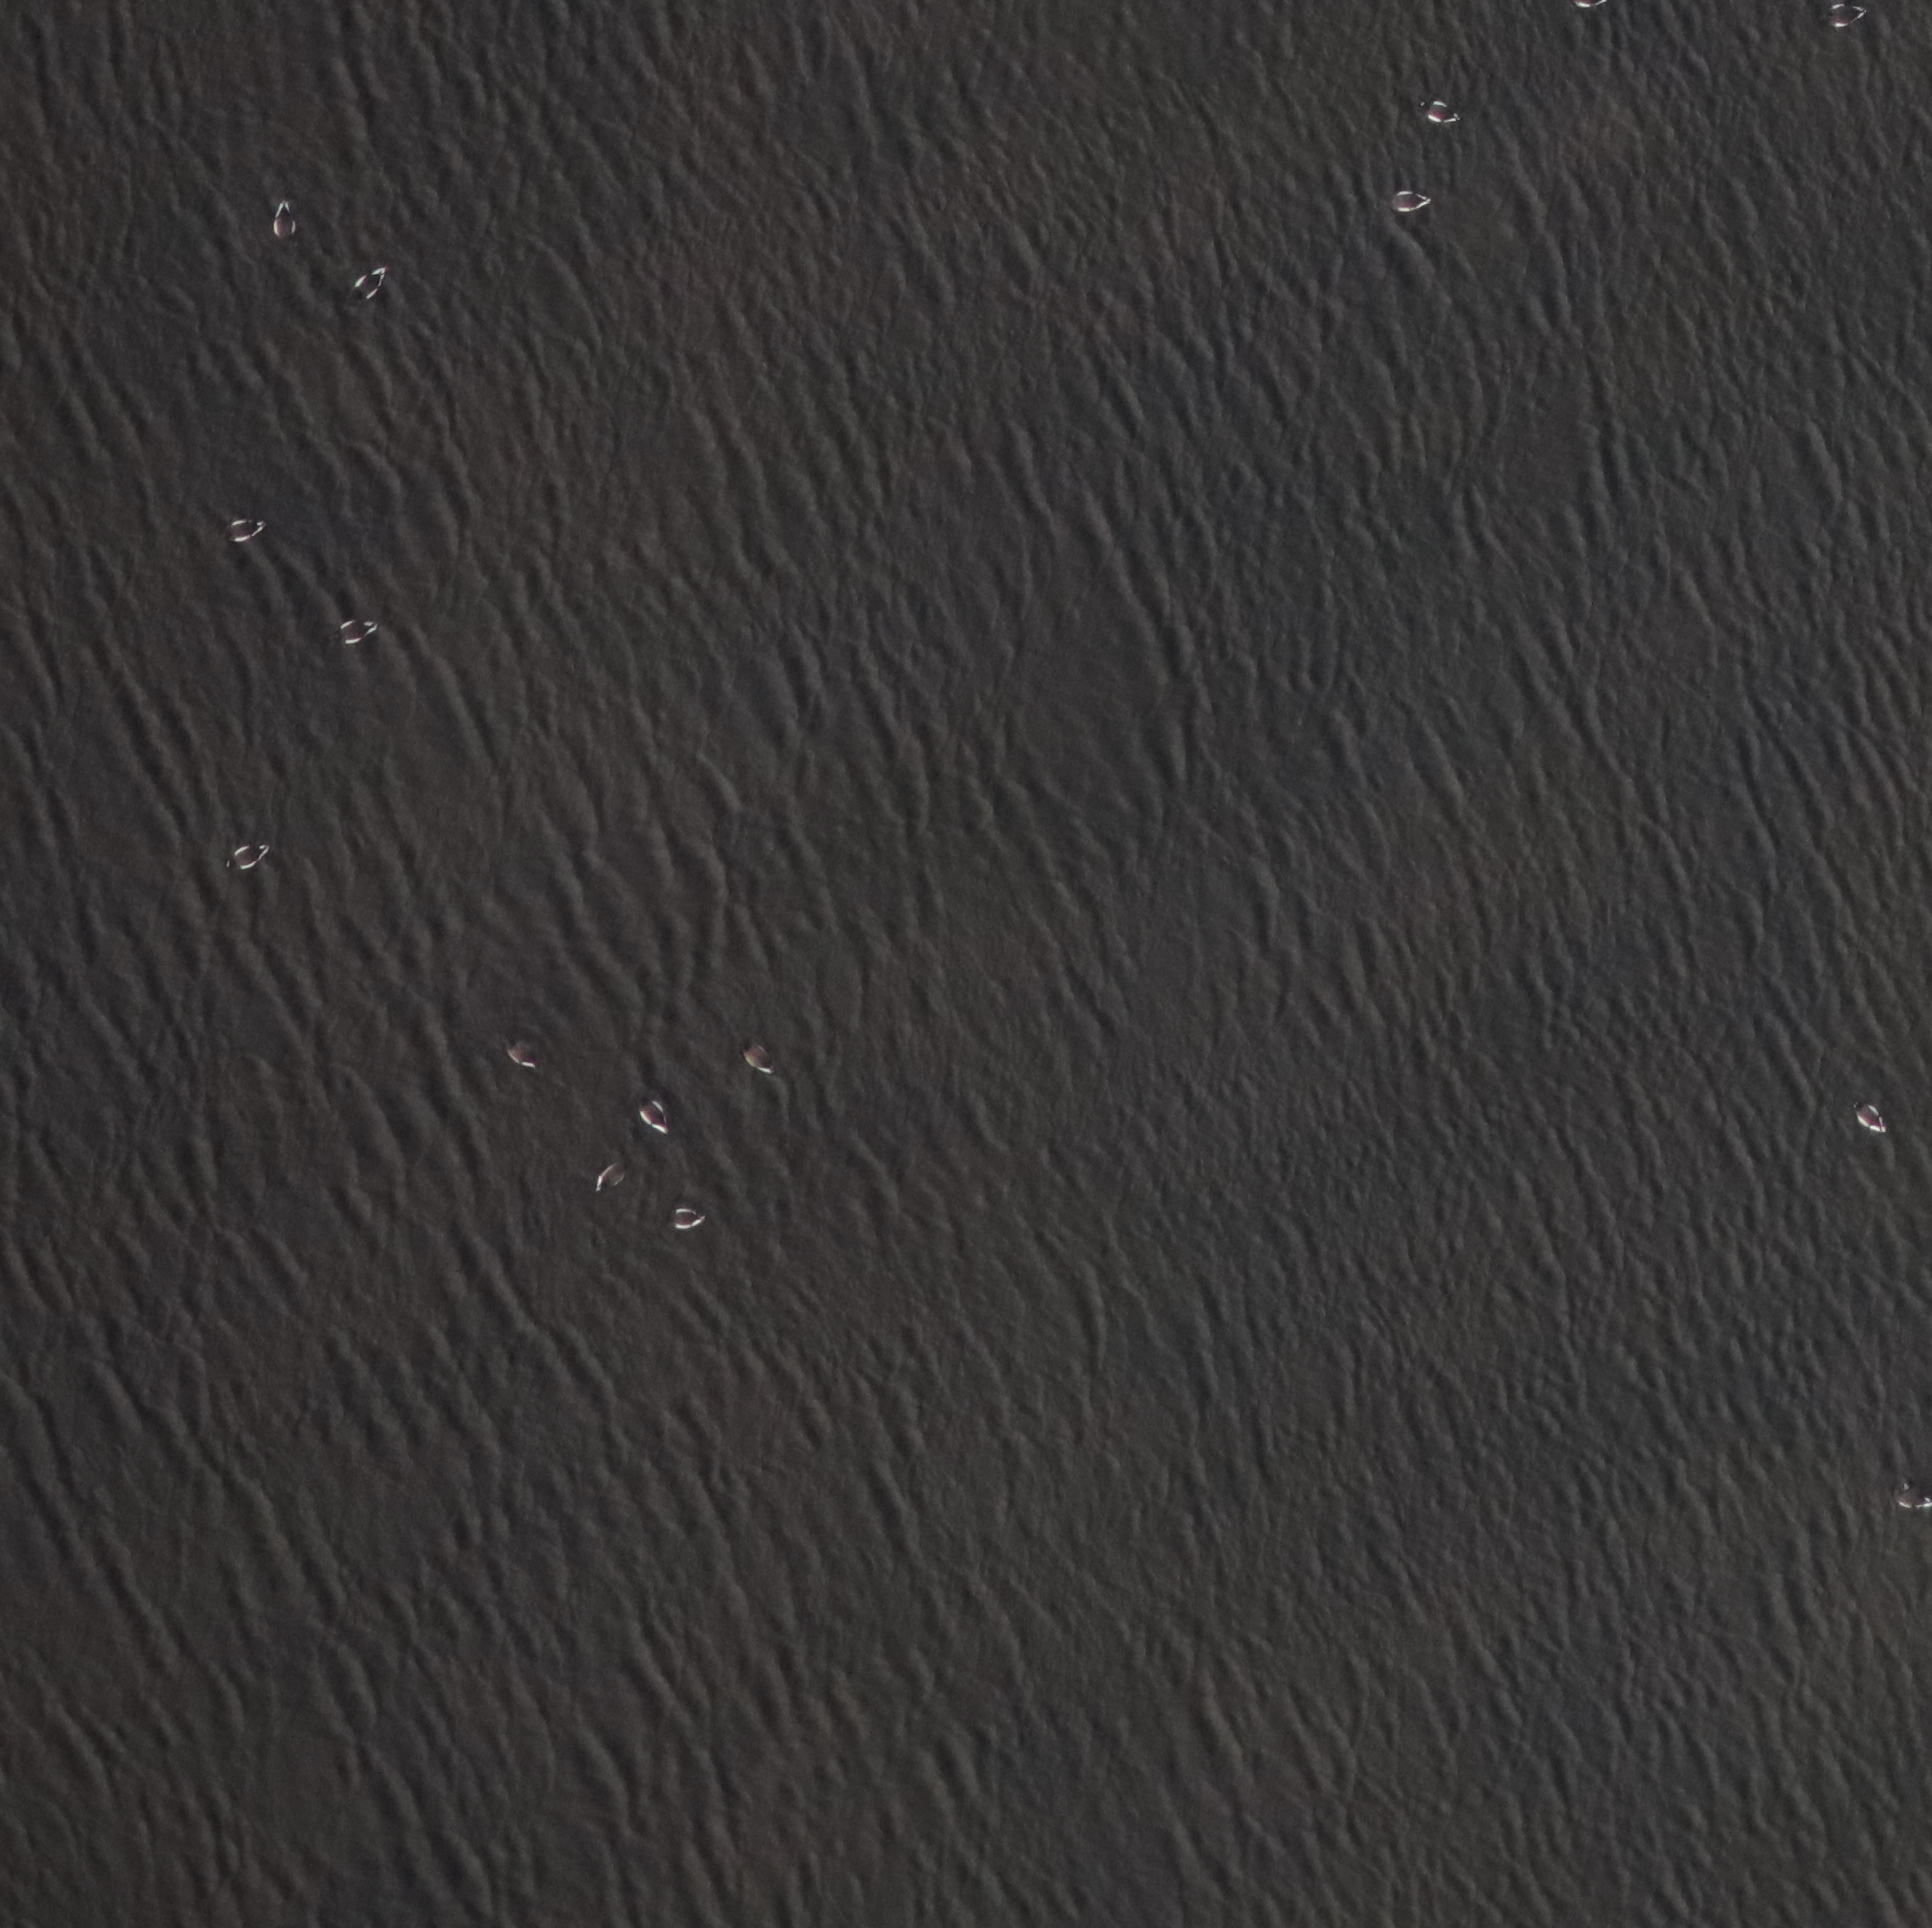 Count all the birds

15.